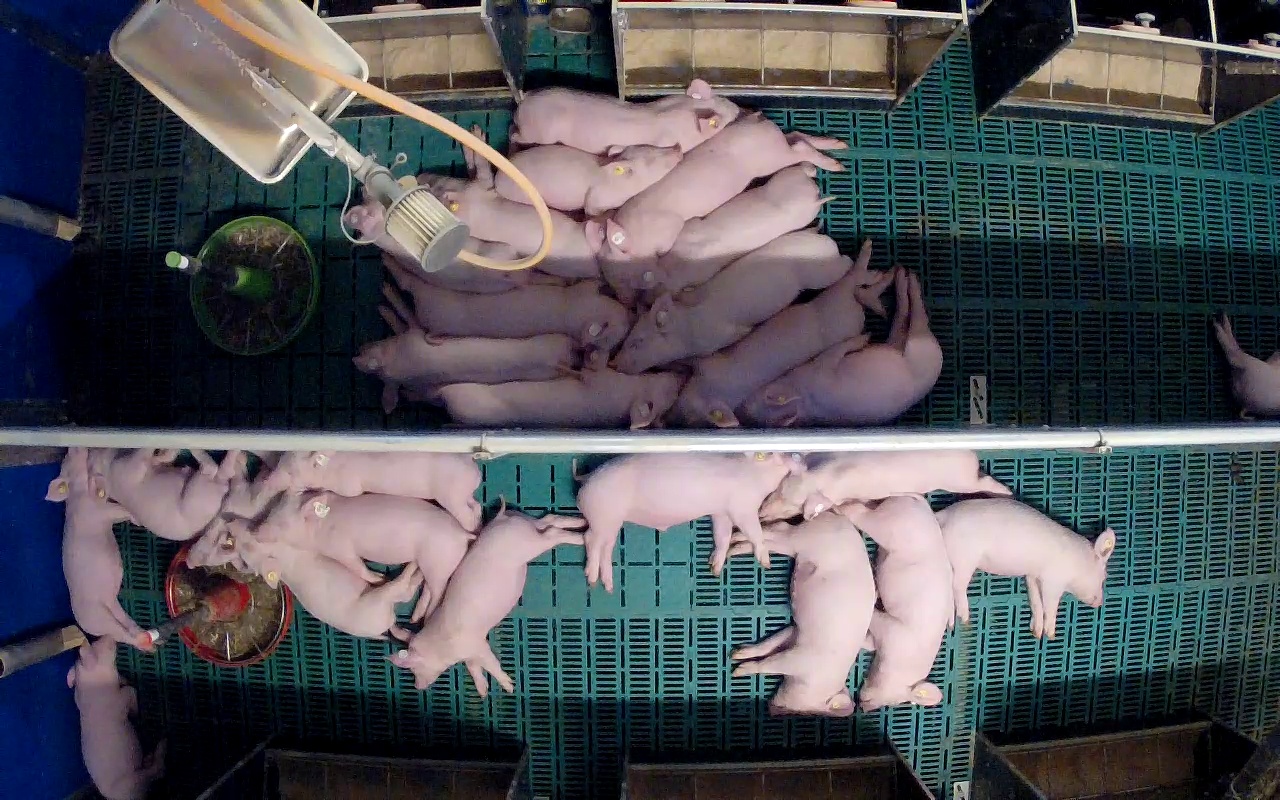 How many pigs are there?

26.